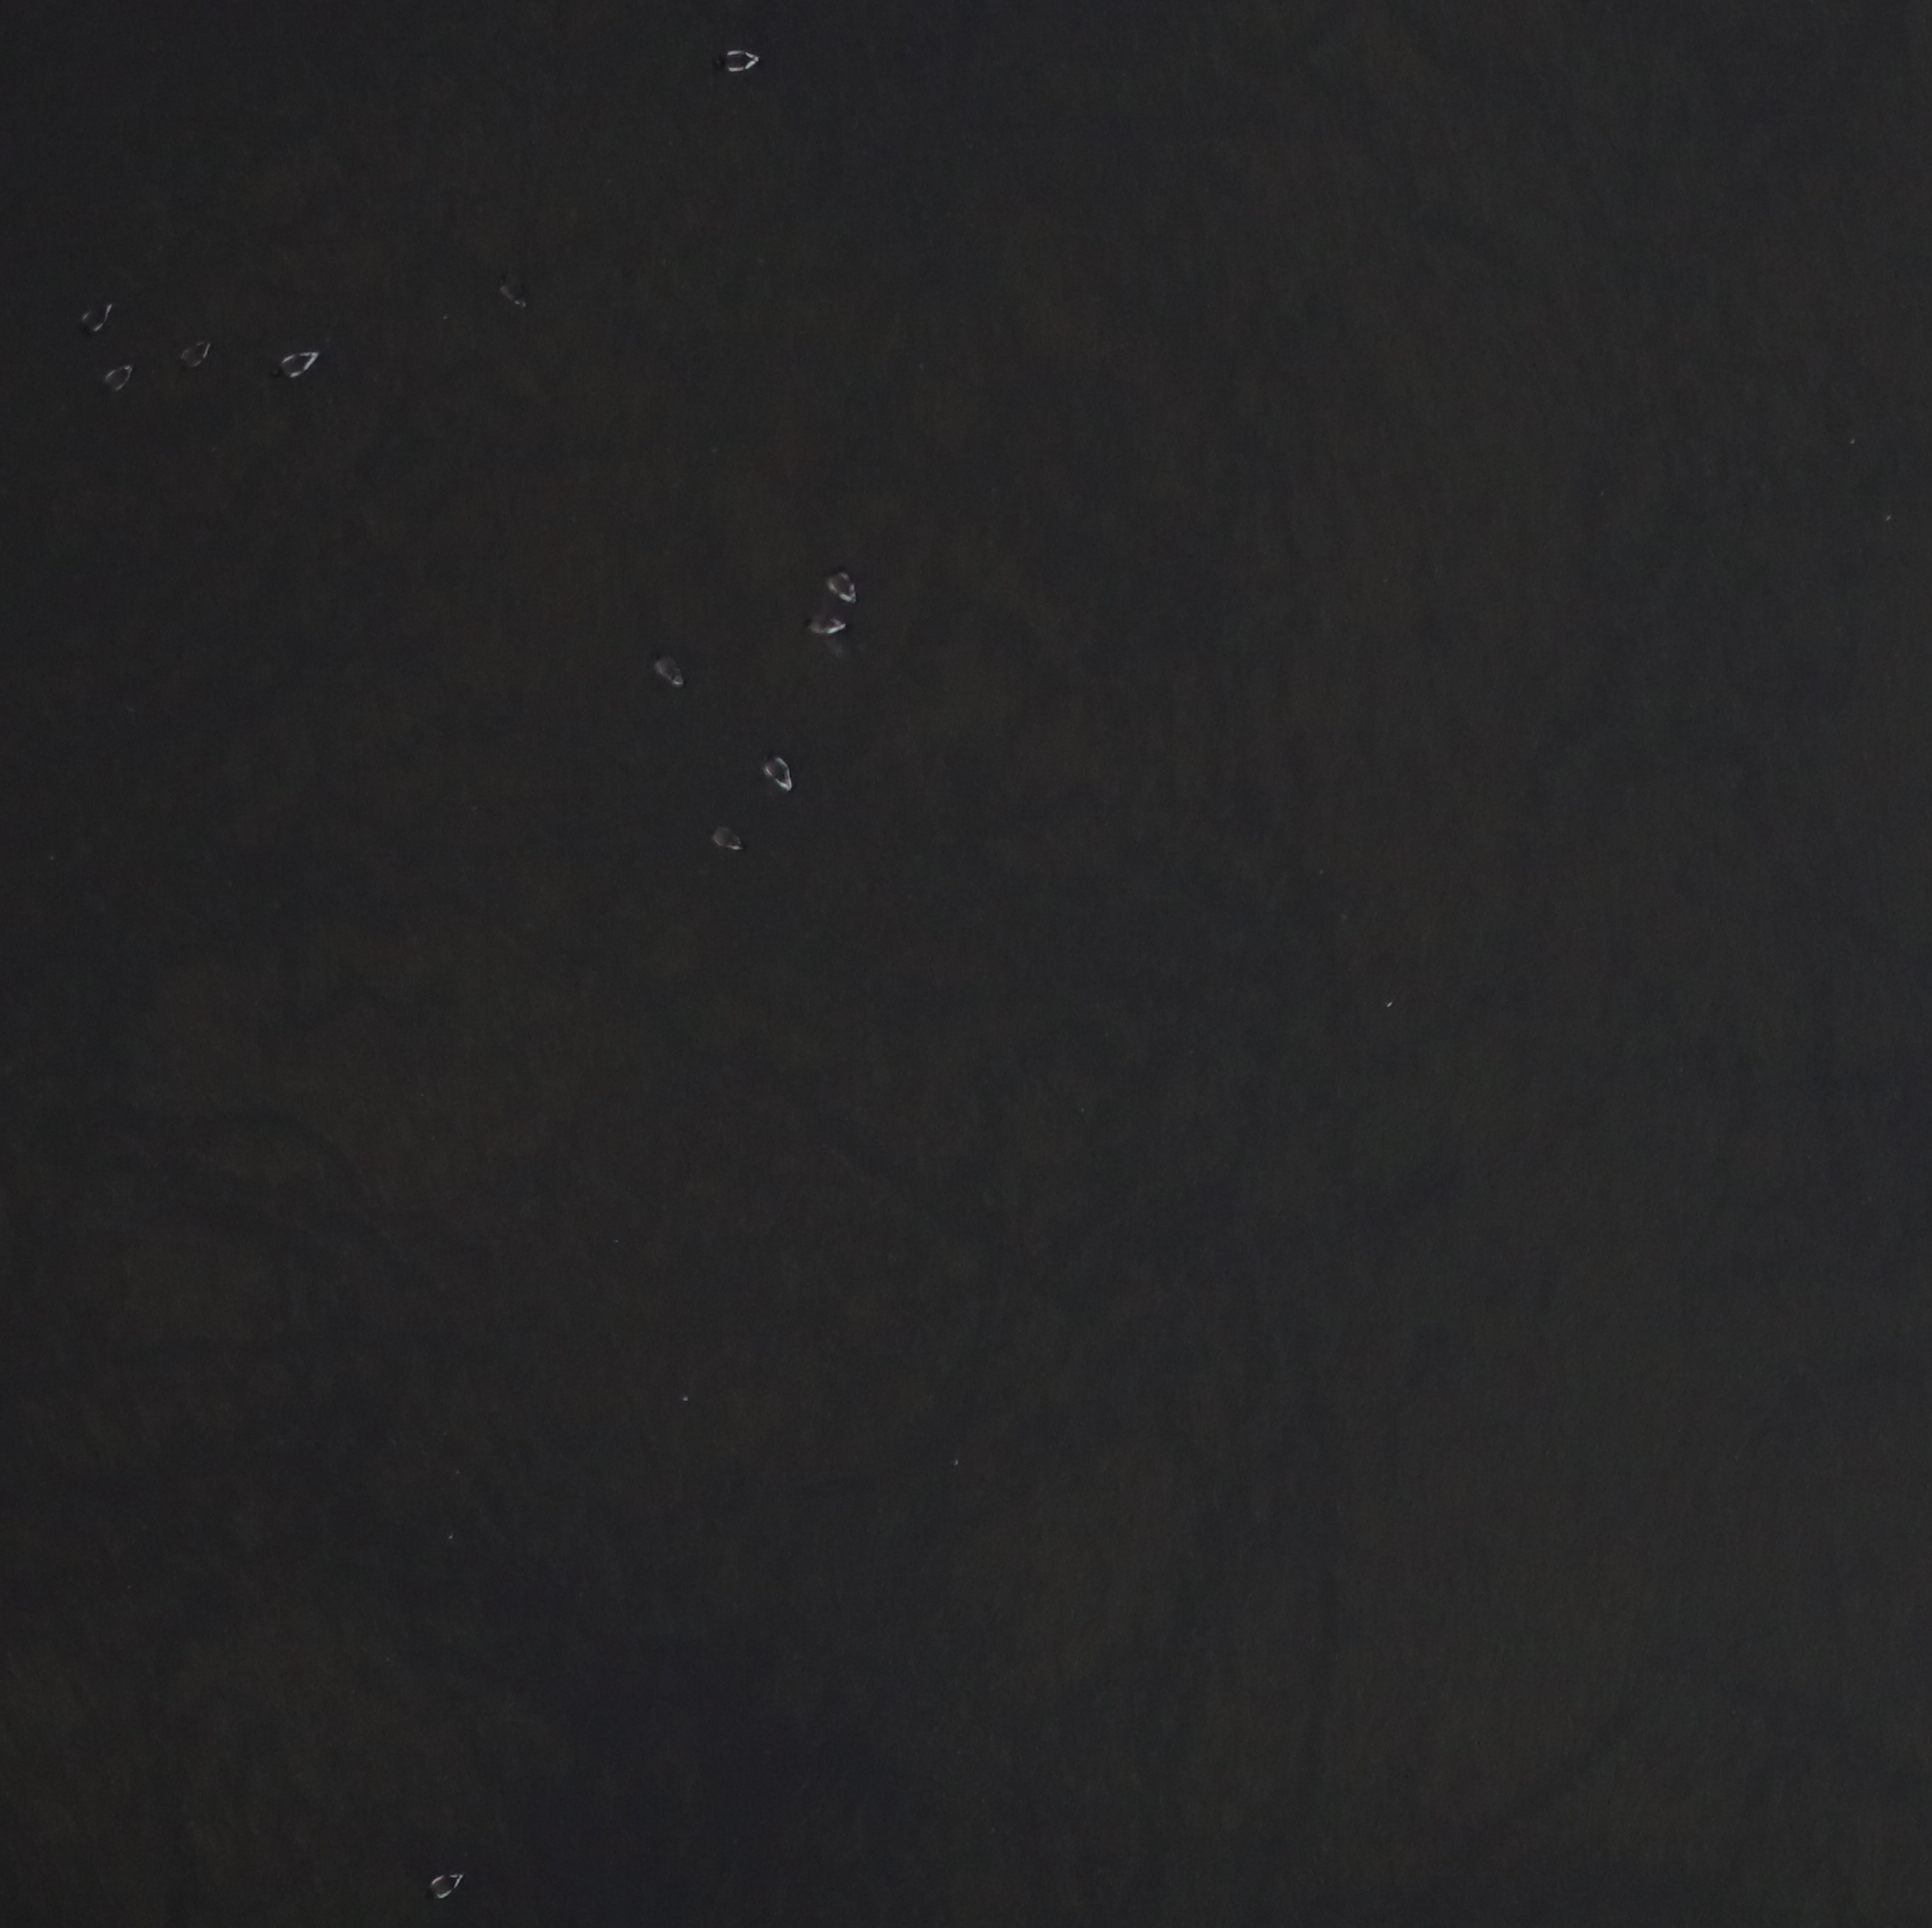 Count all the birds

12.